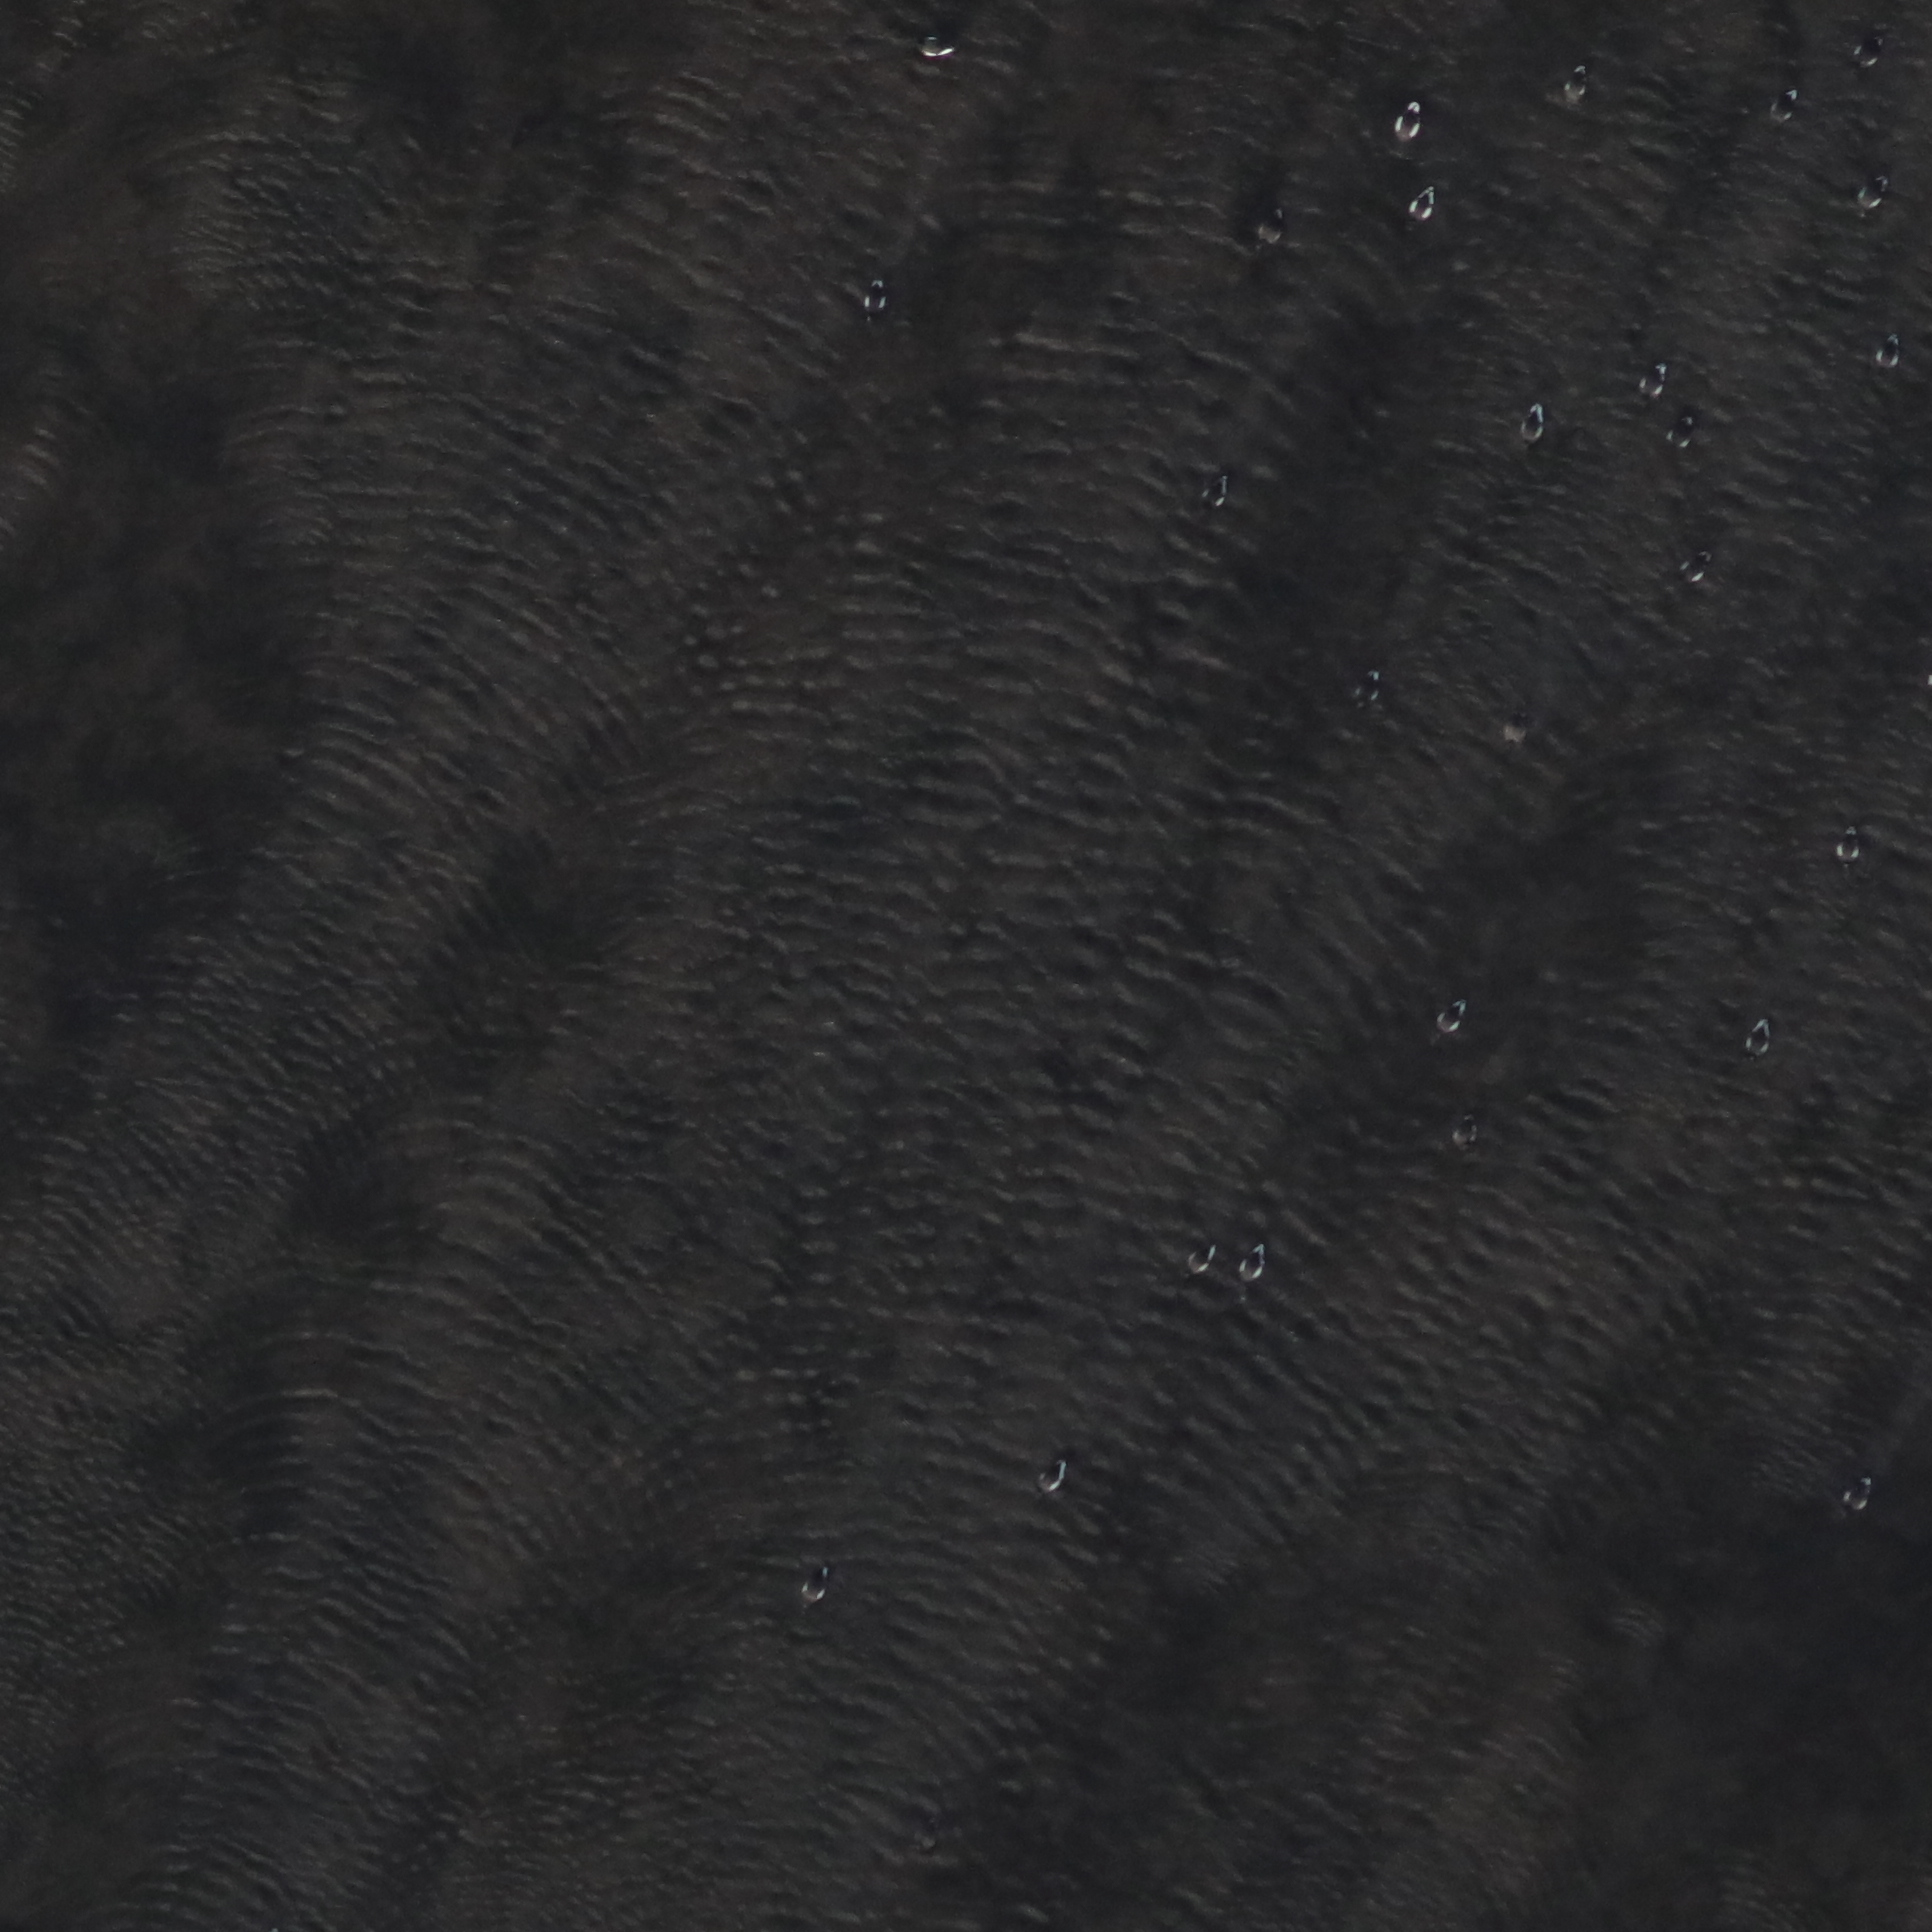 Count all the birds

26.